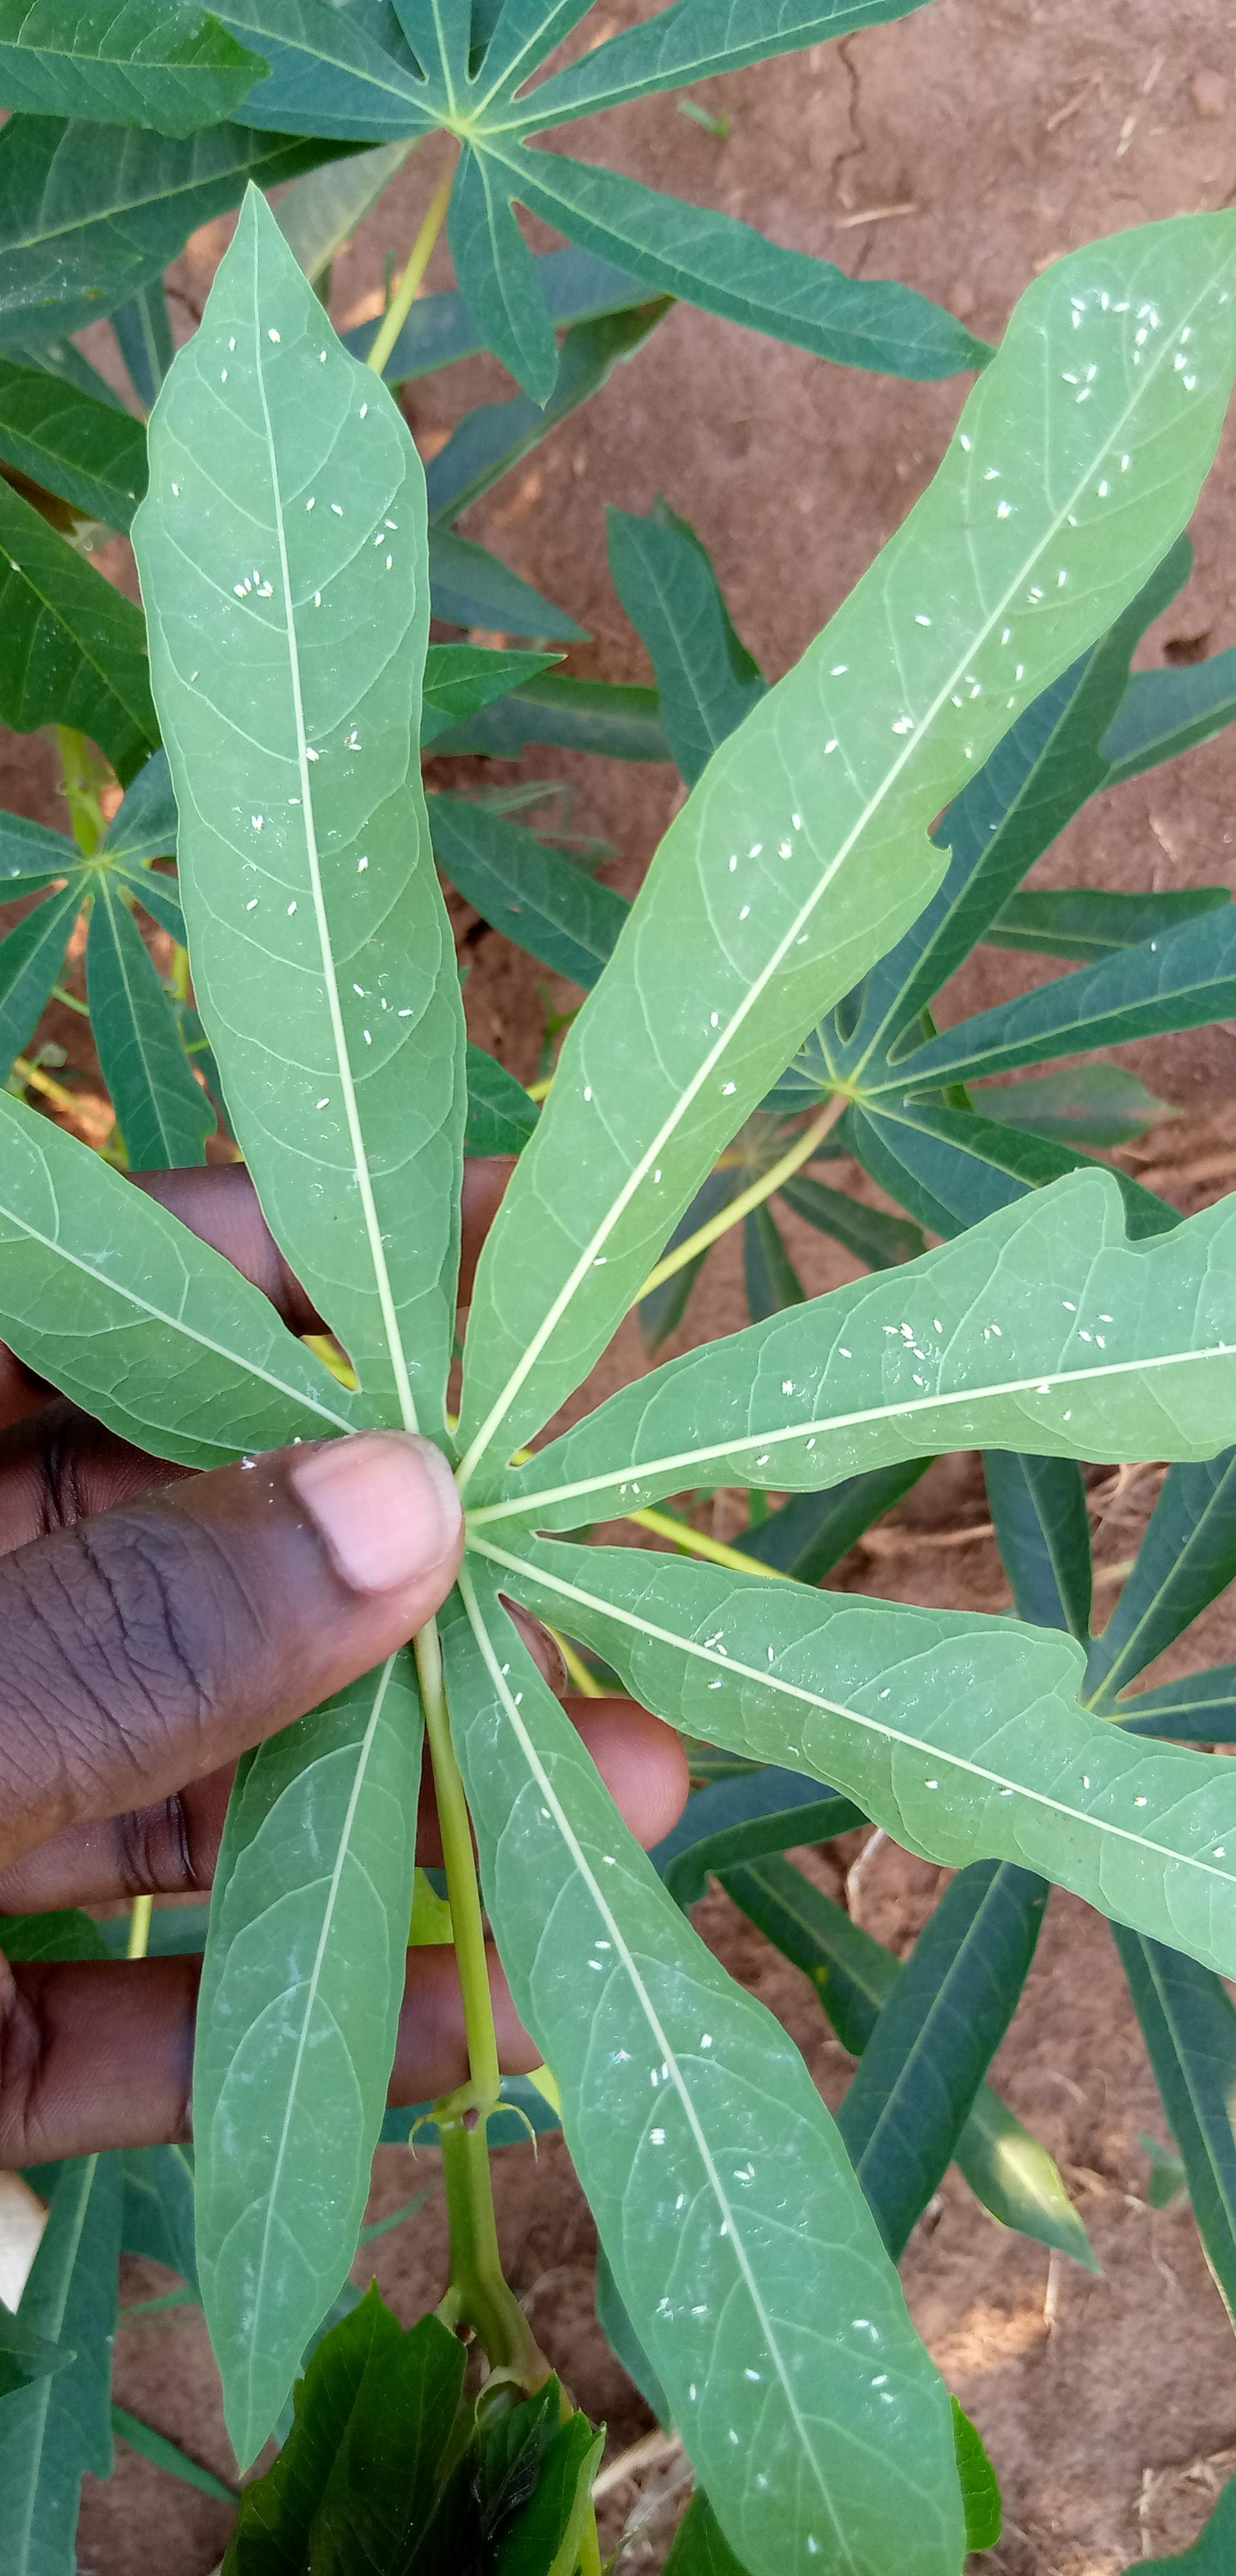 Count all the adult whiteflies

141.